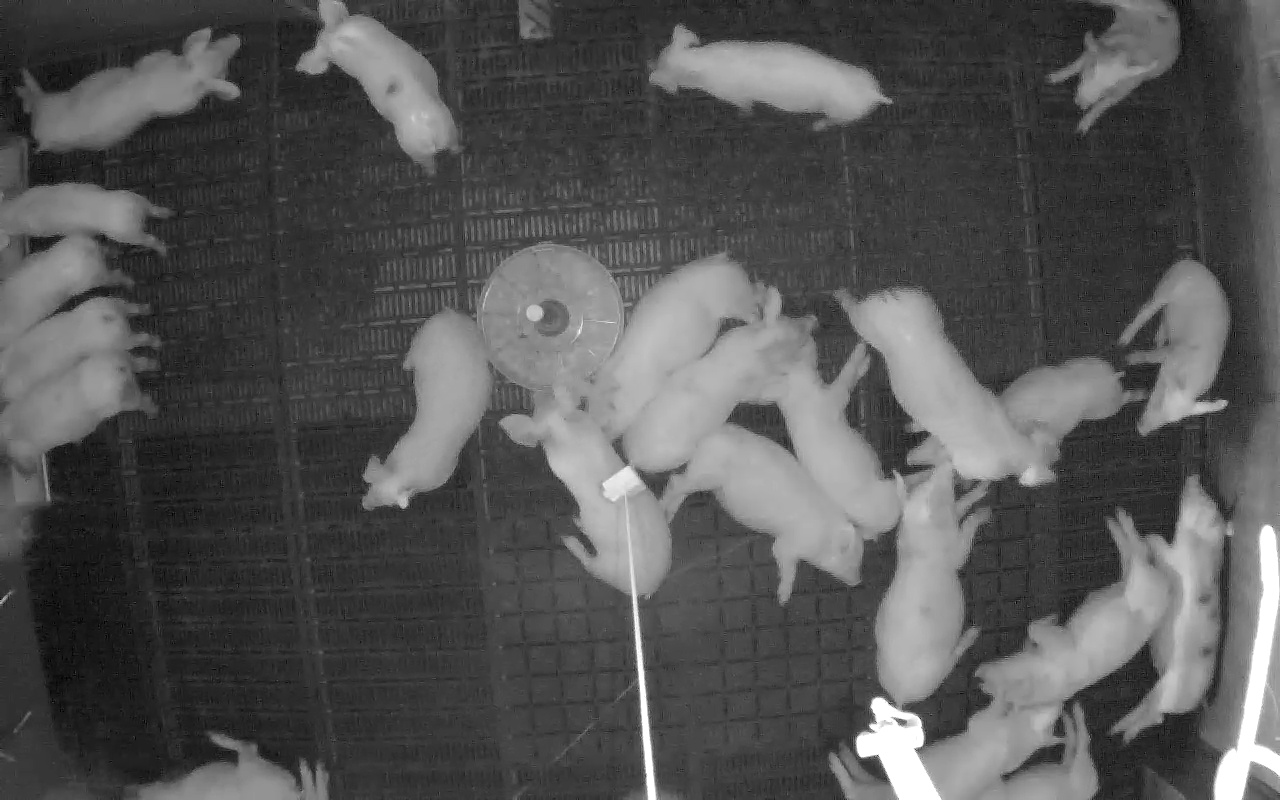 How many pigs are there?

23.